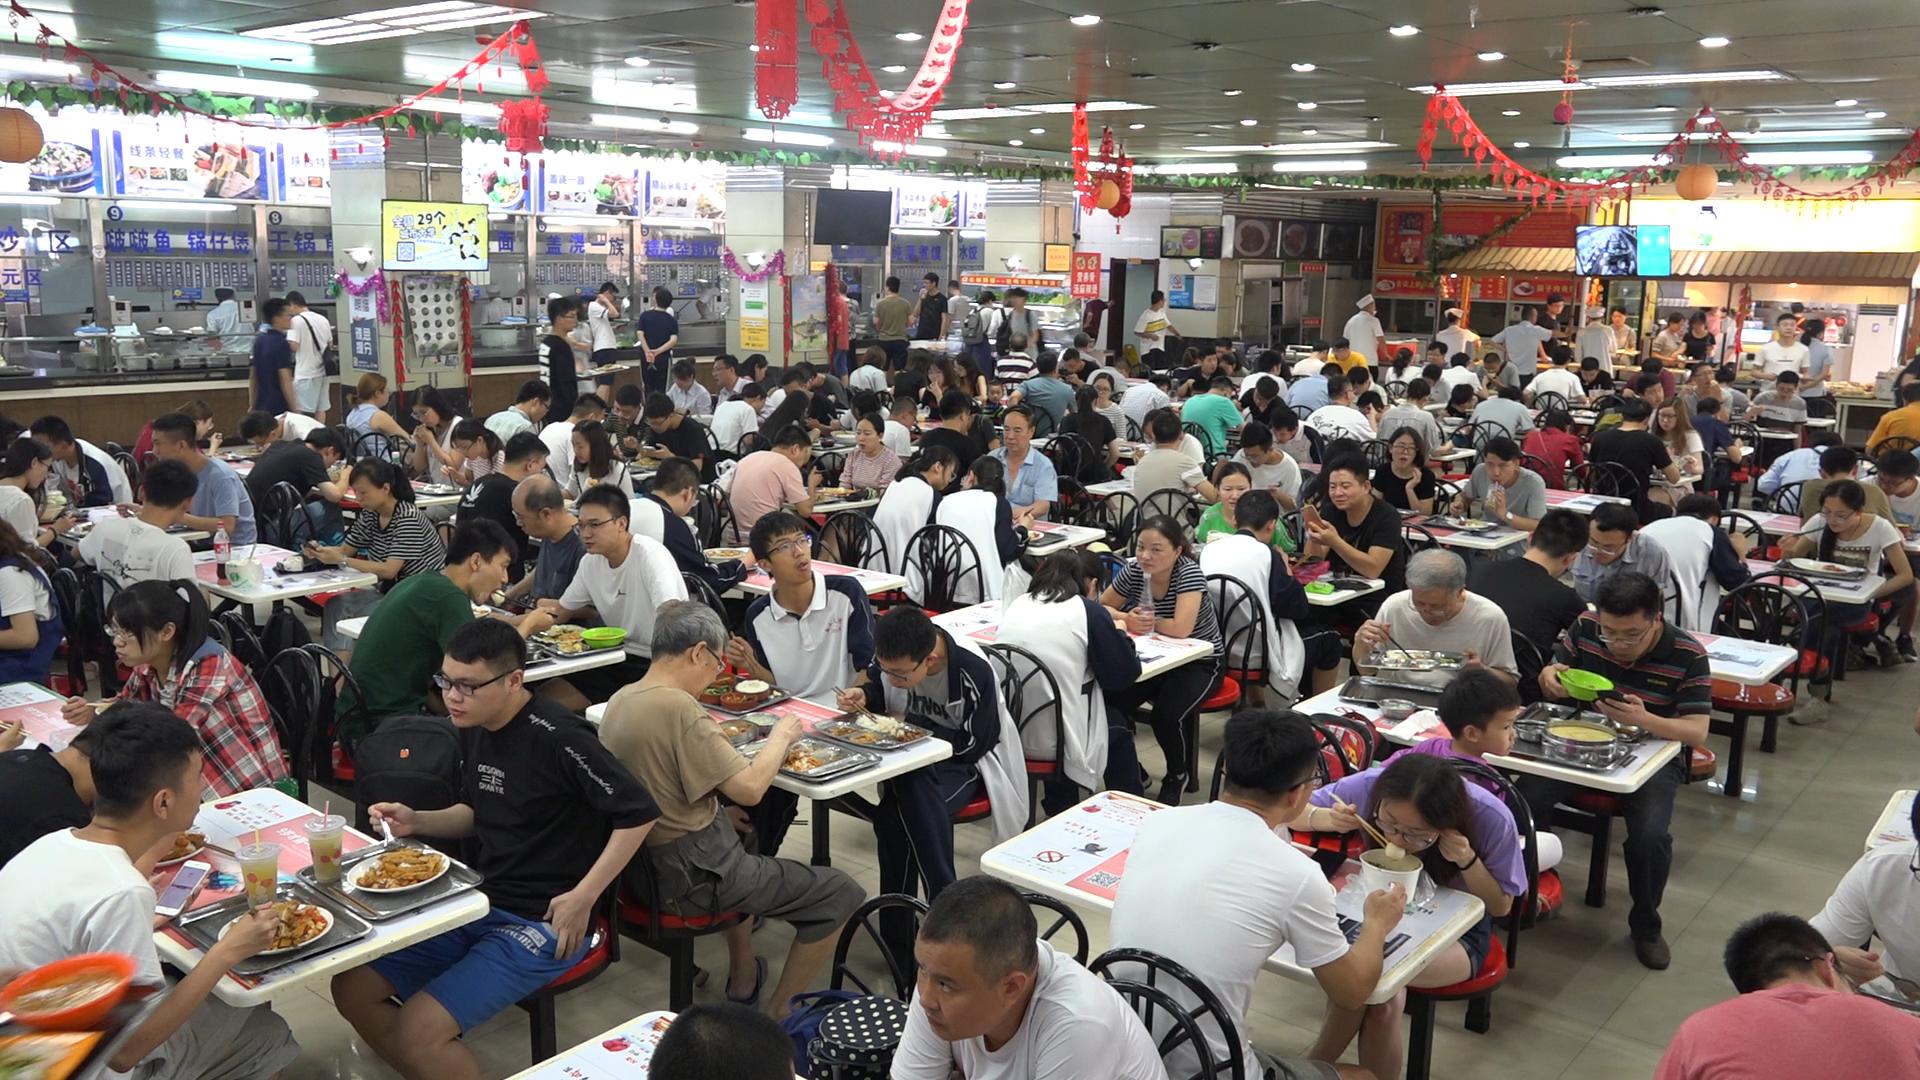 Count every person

141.